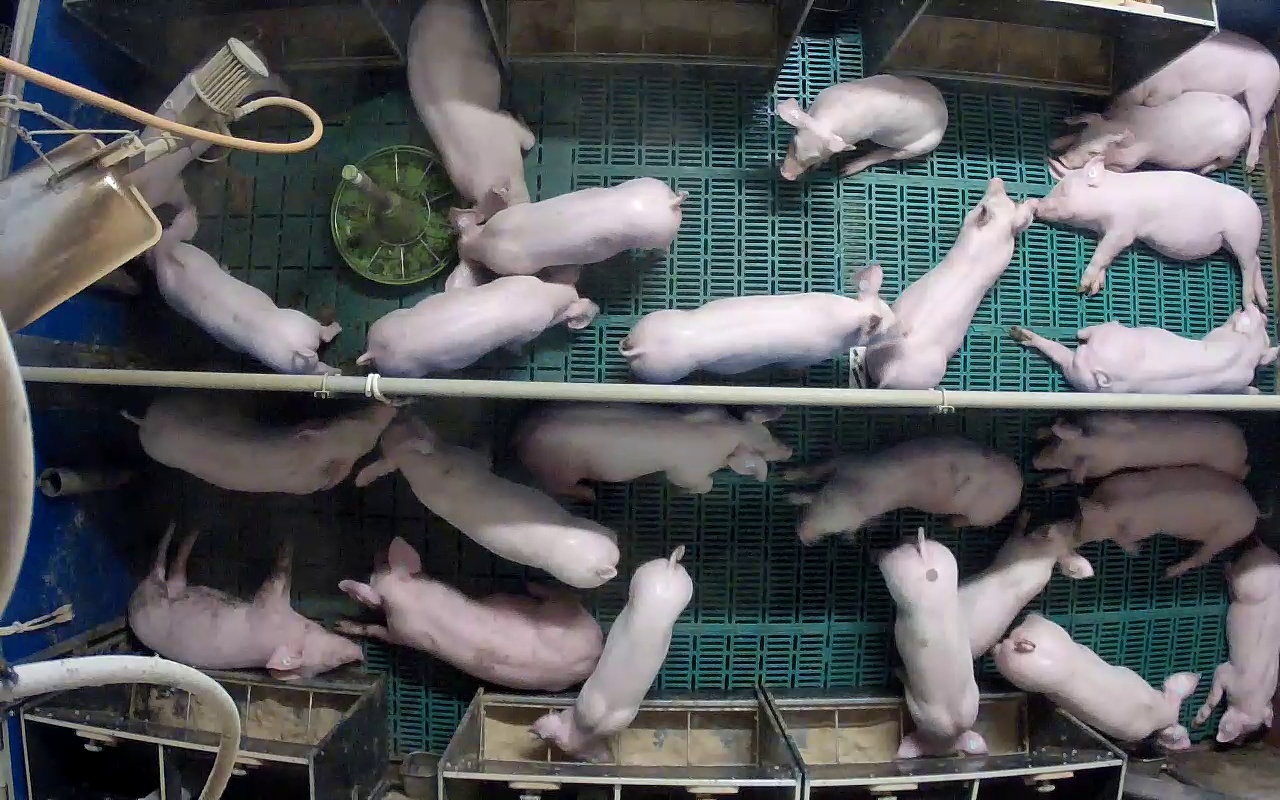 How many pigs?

25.